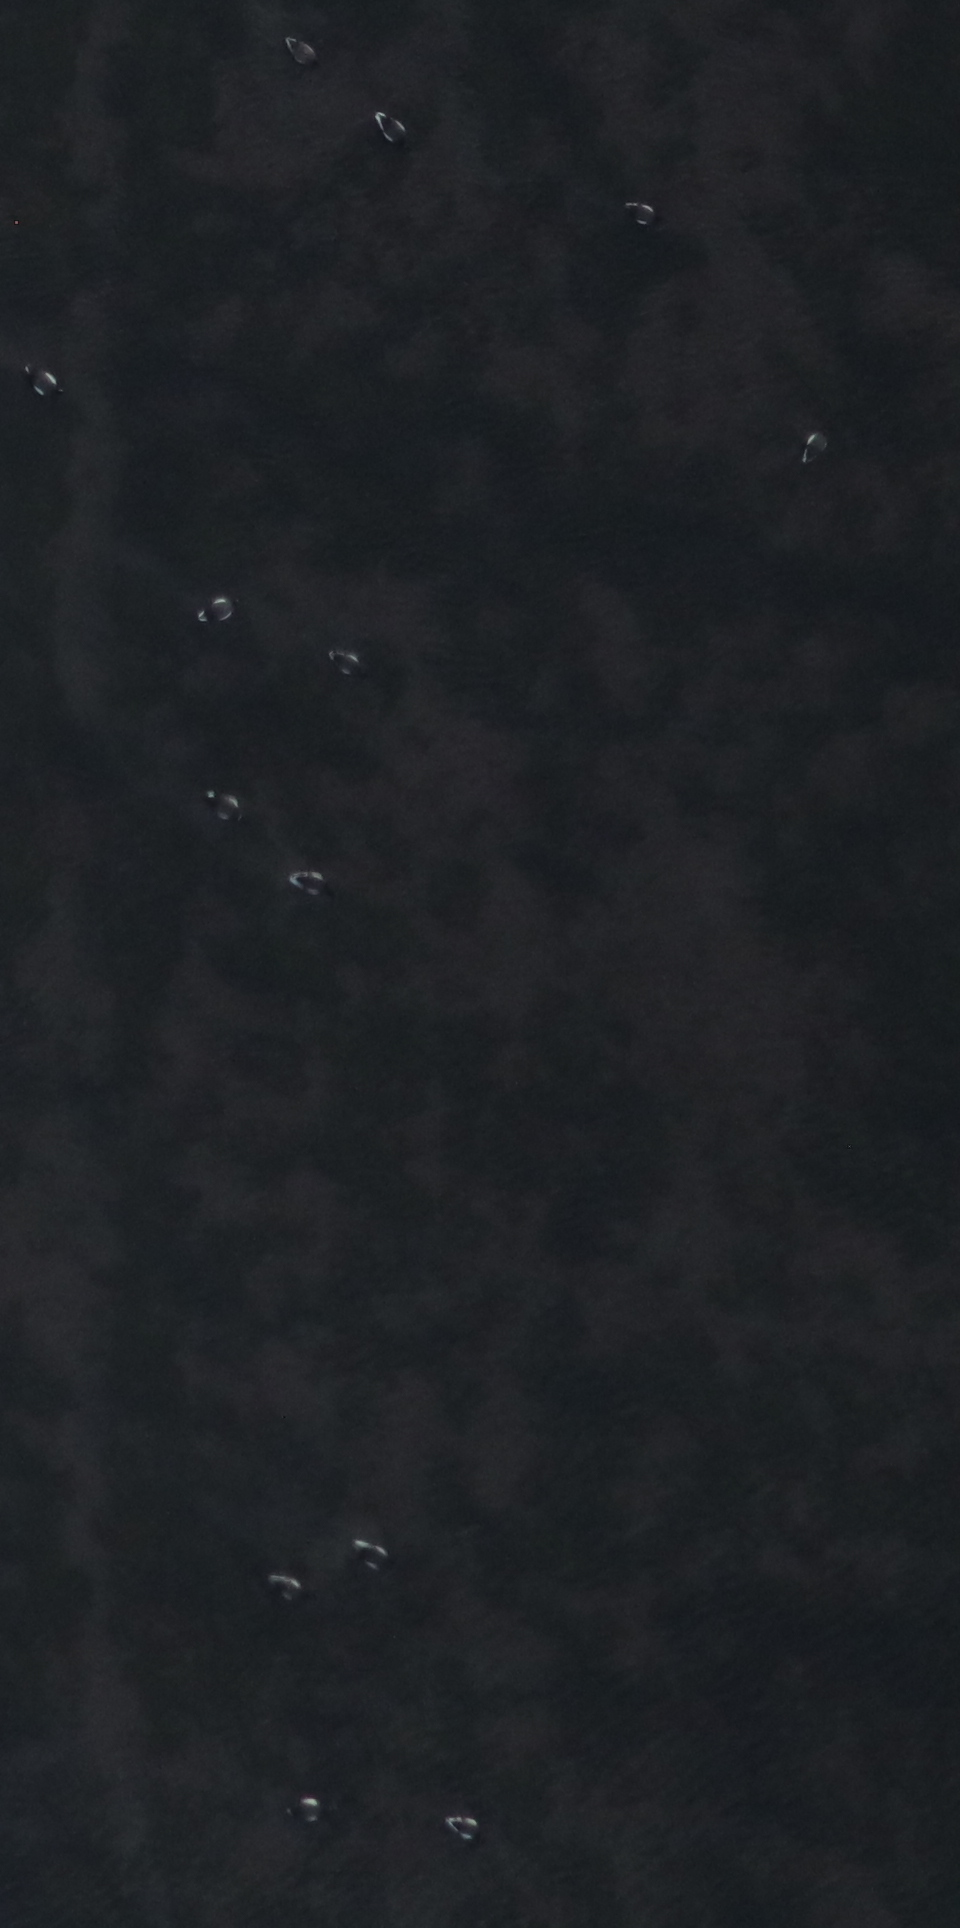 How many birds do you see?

13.